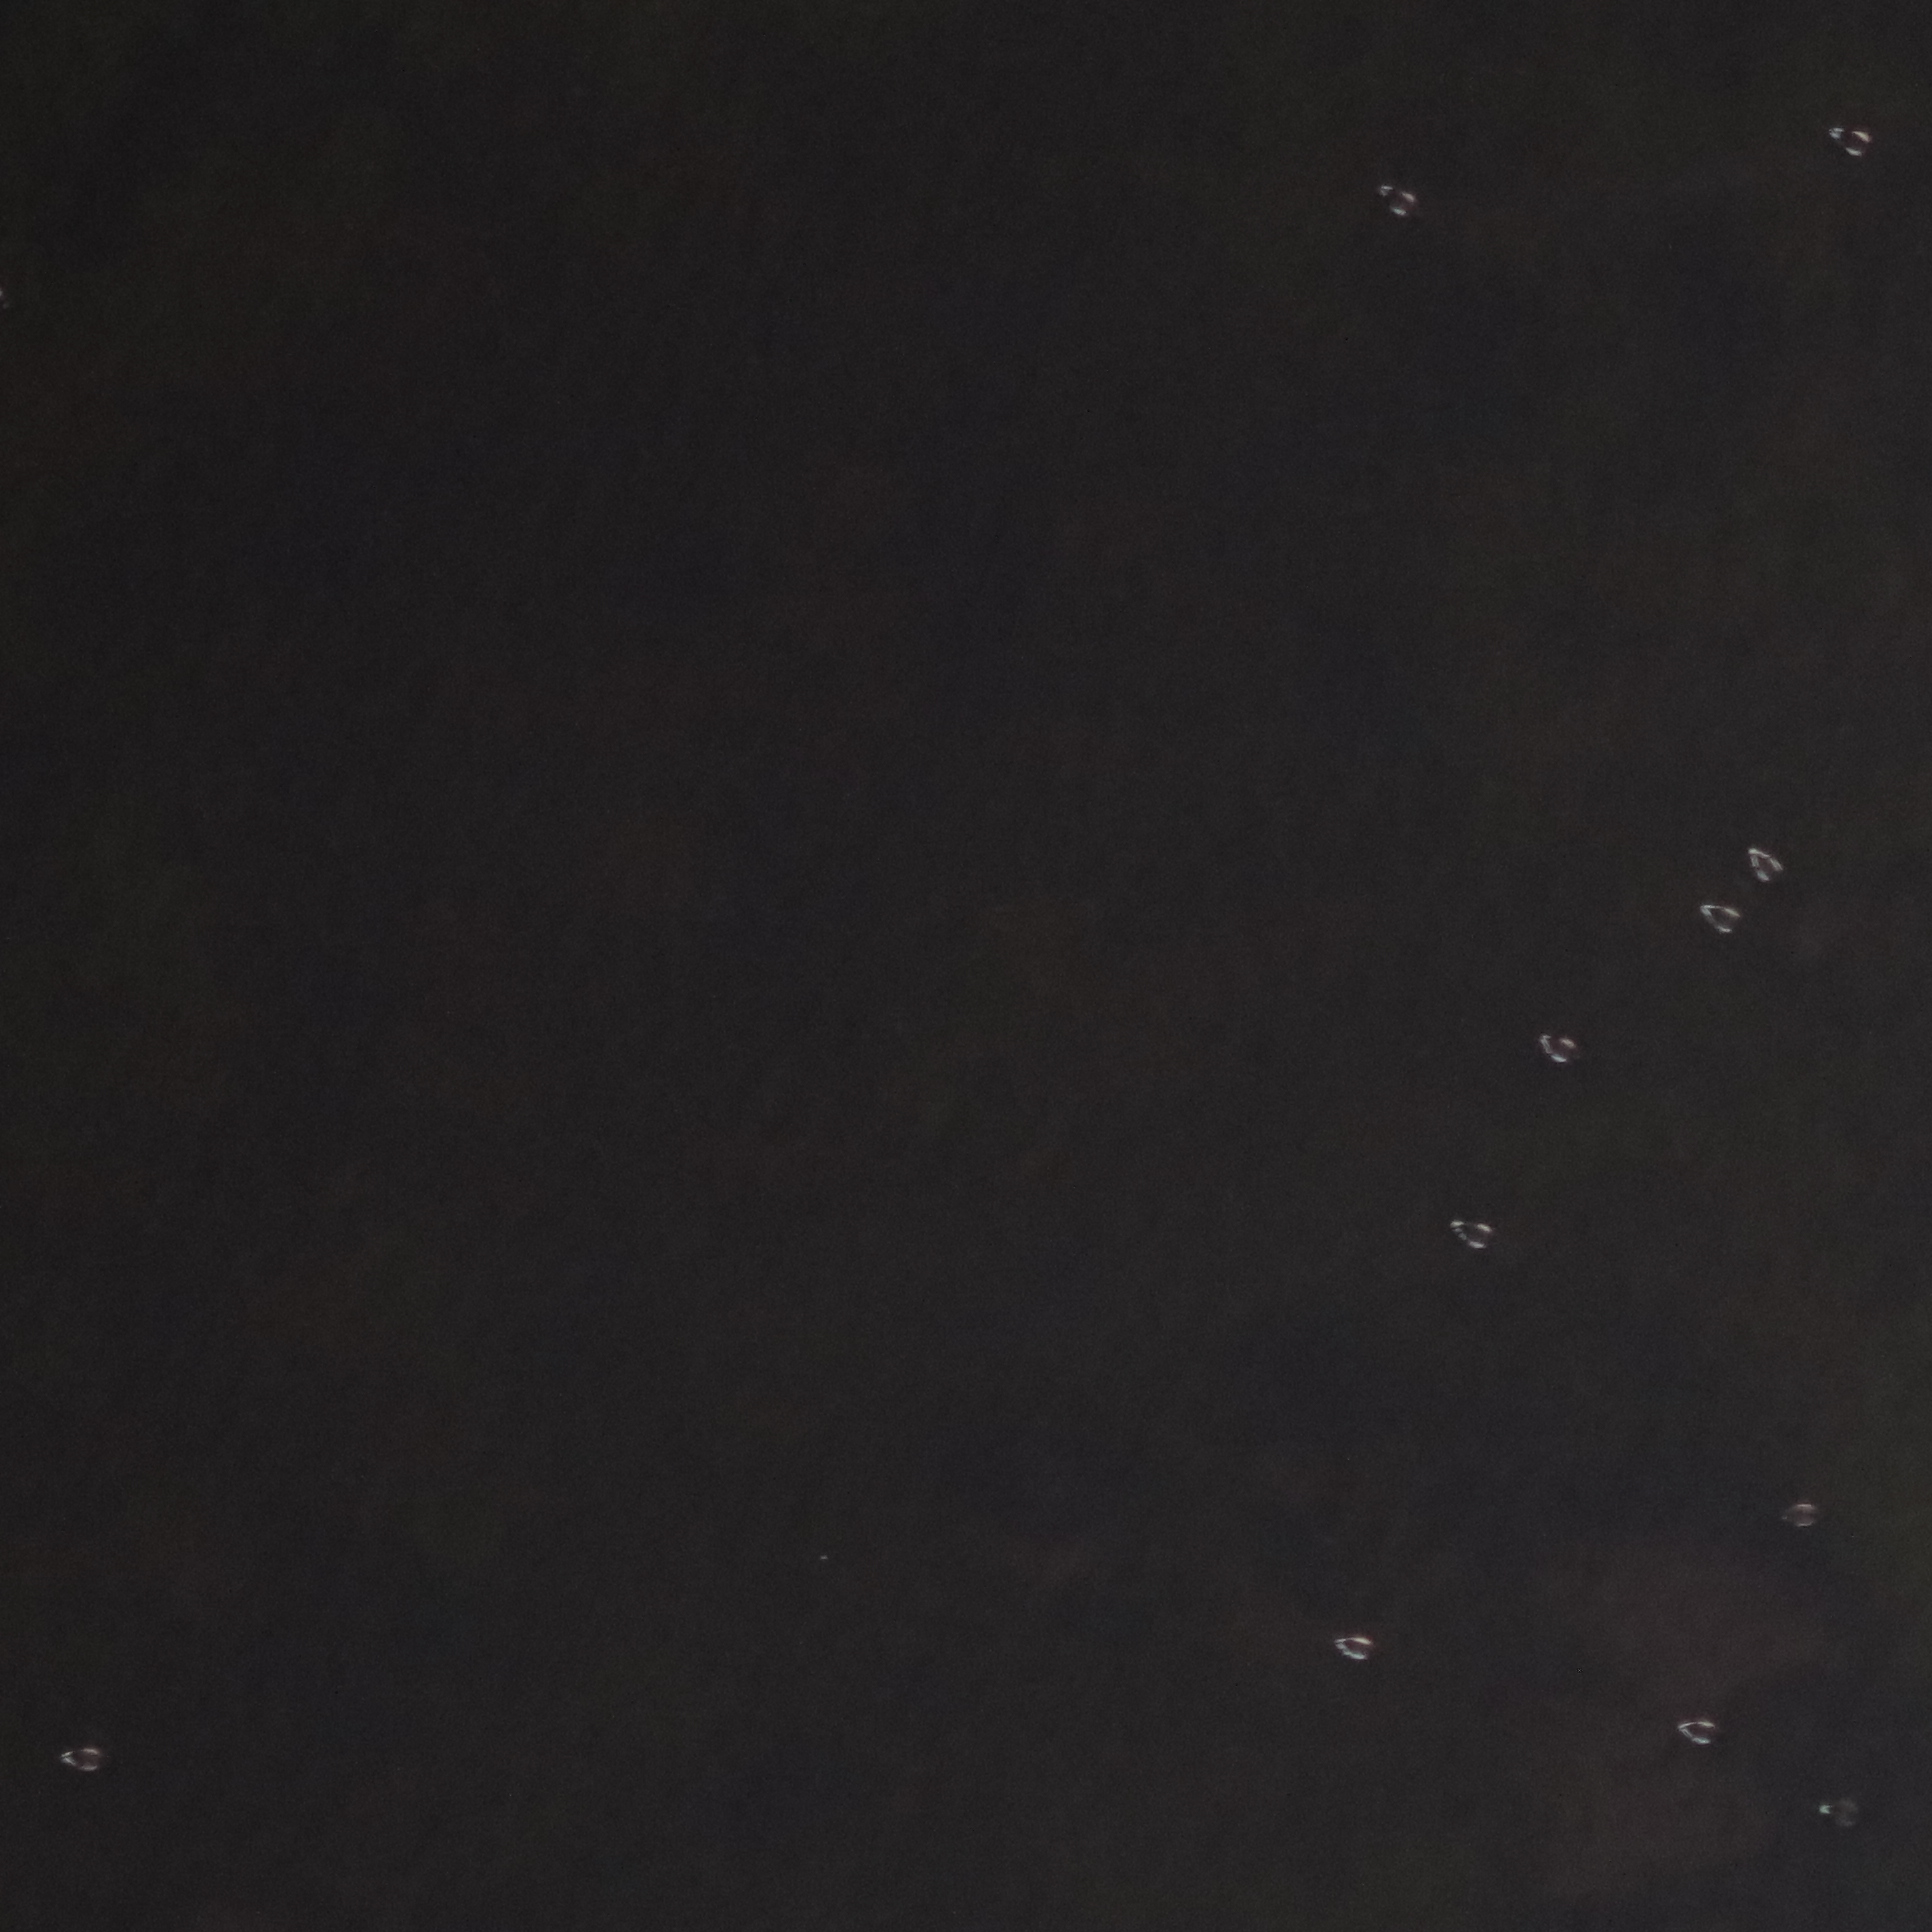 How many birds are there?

11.